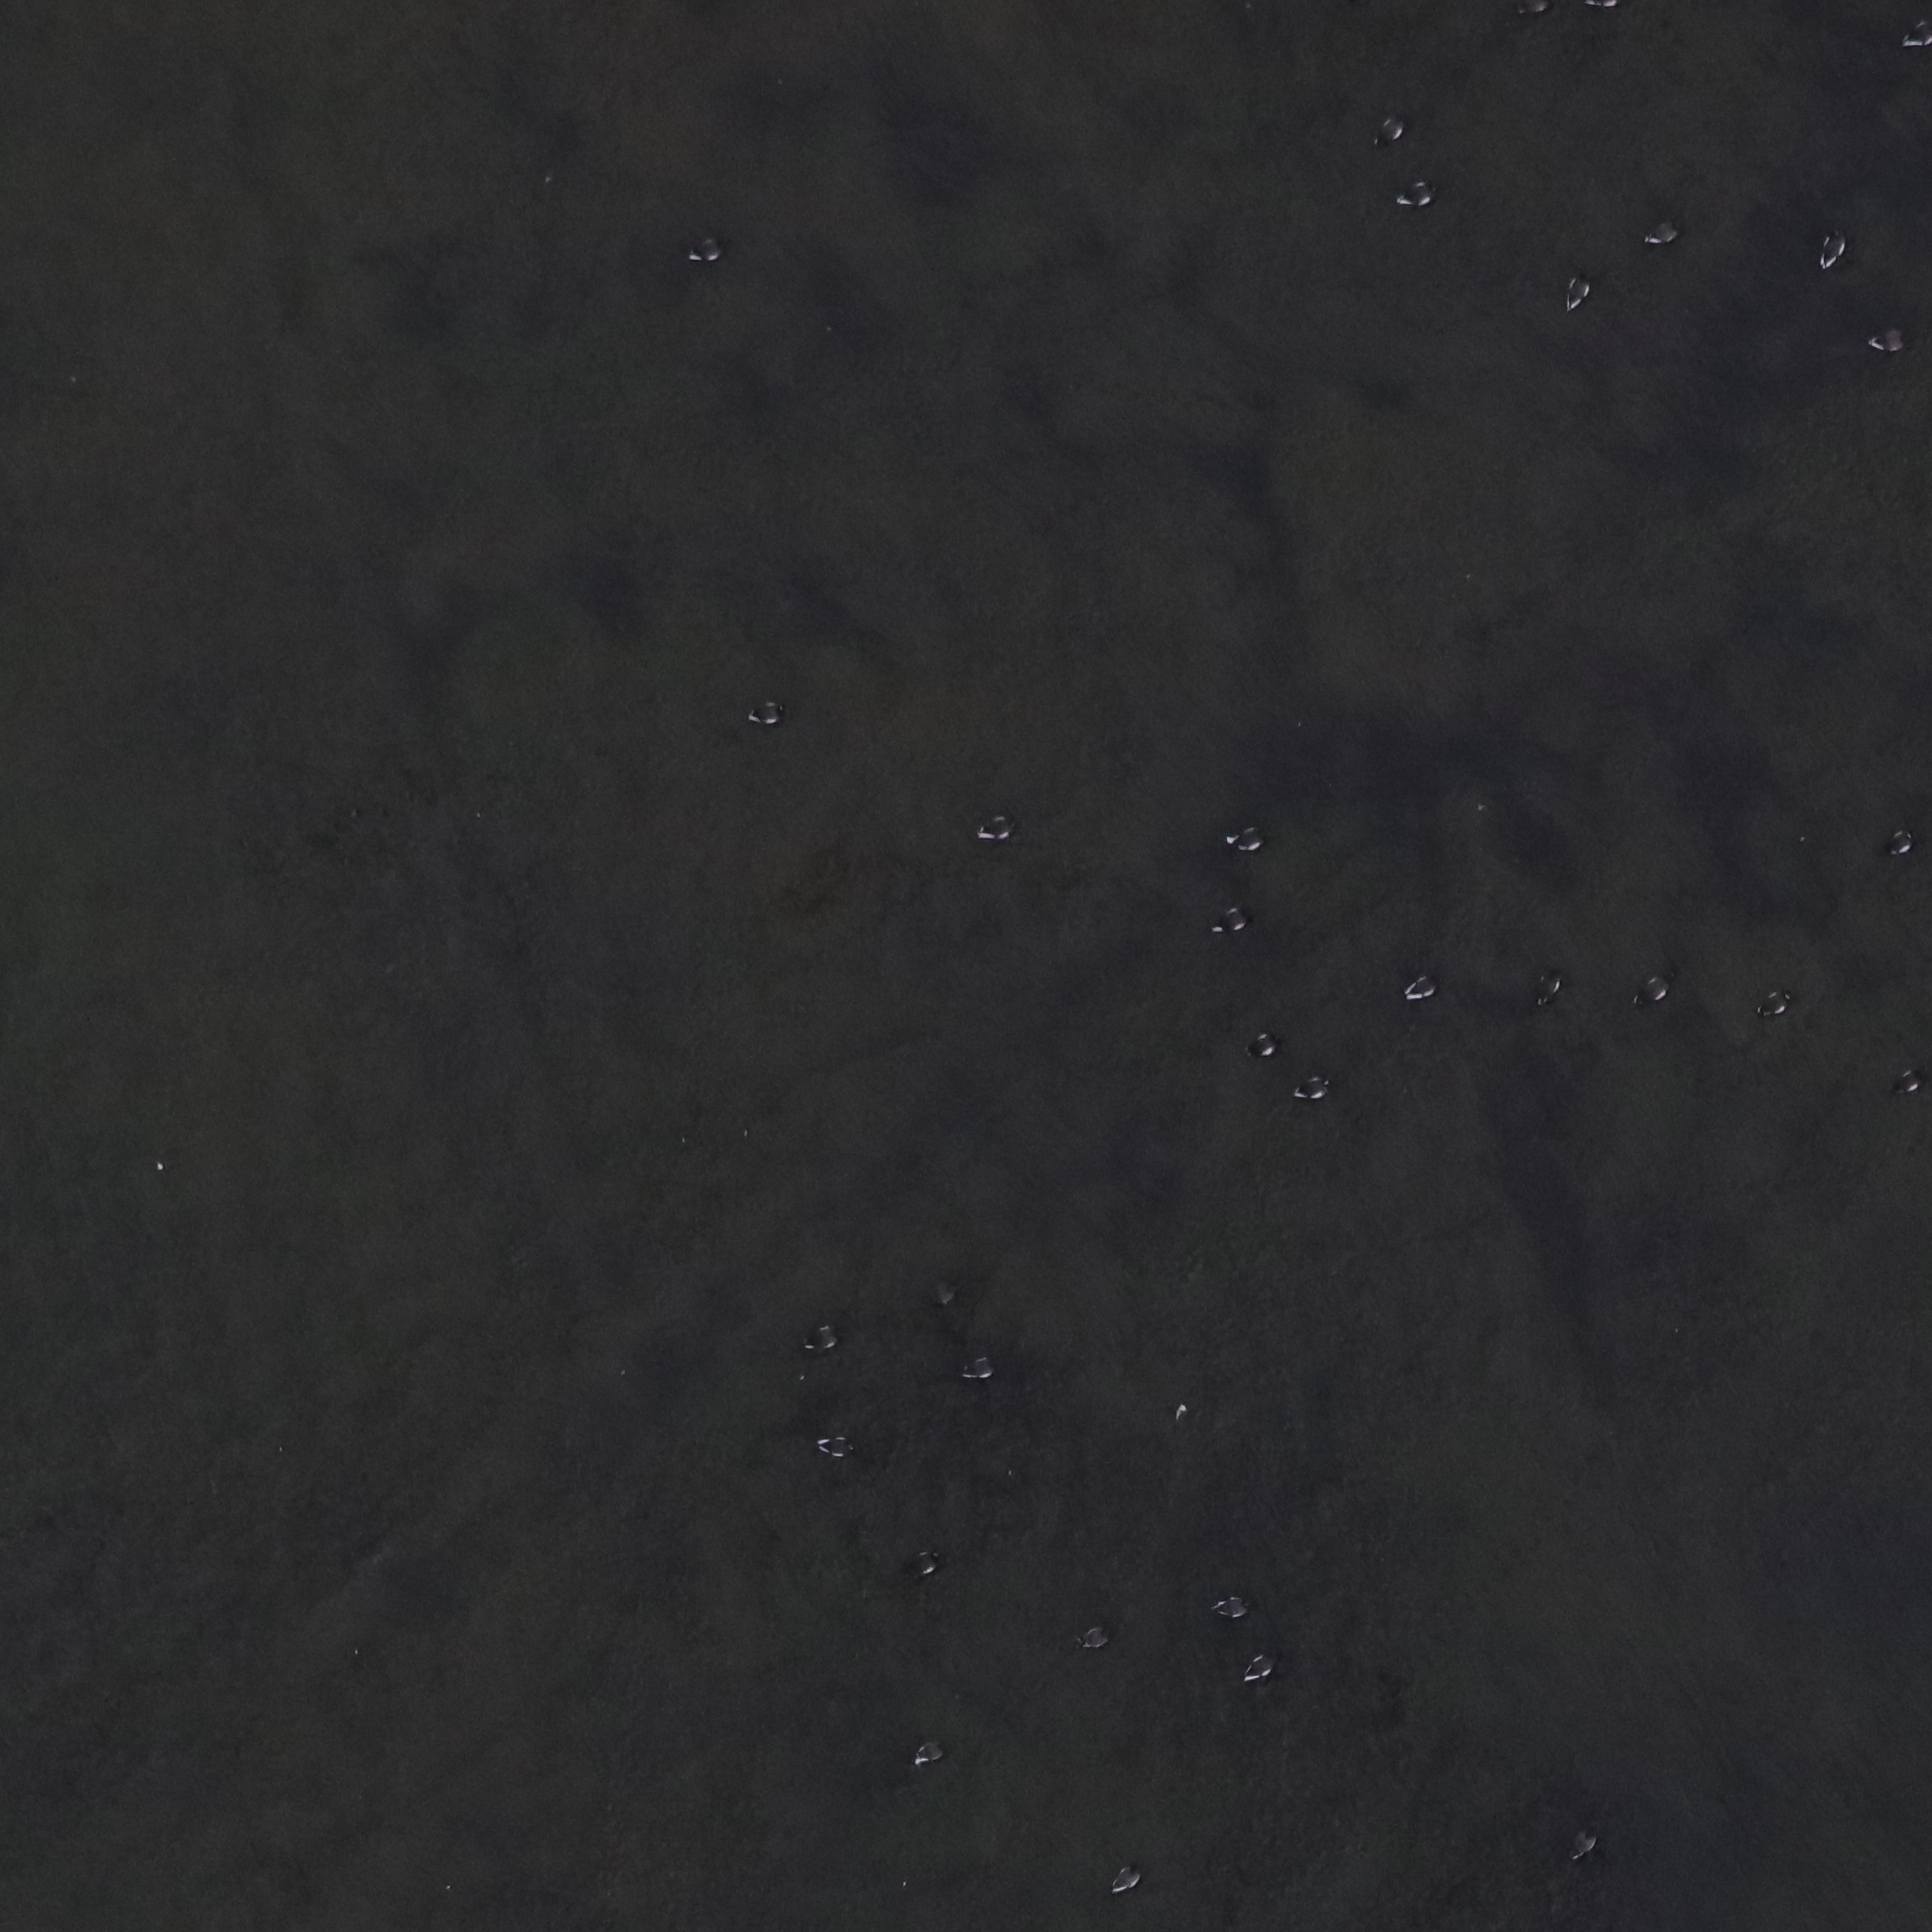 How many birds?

30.